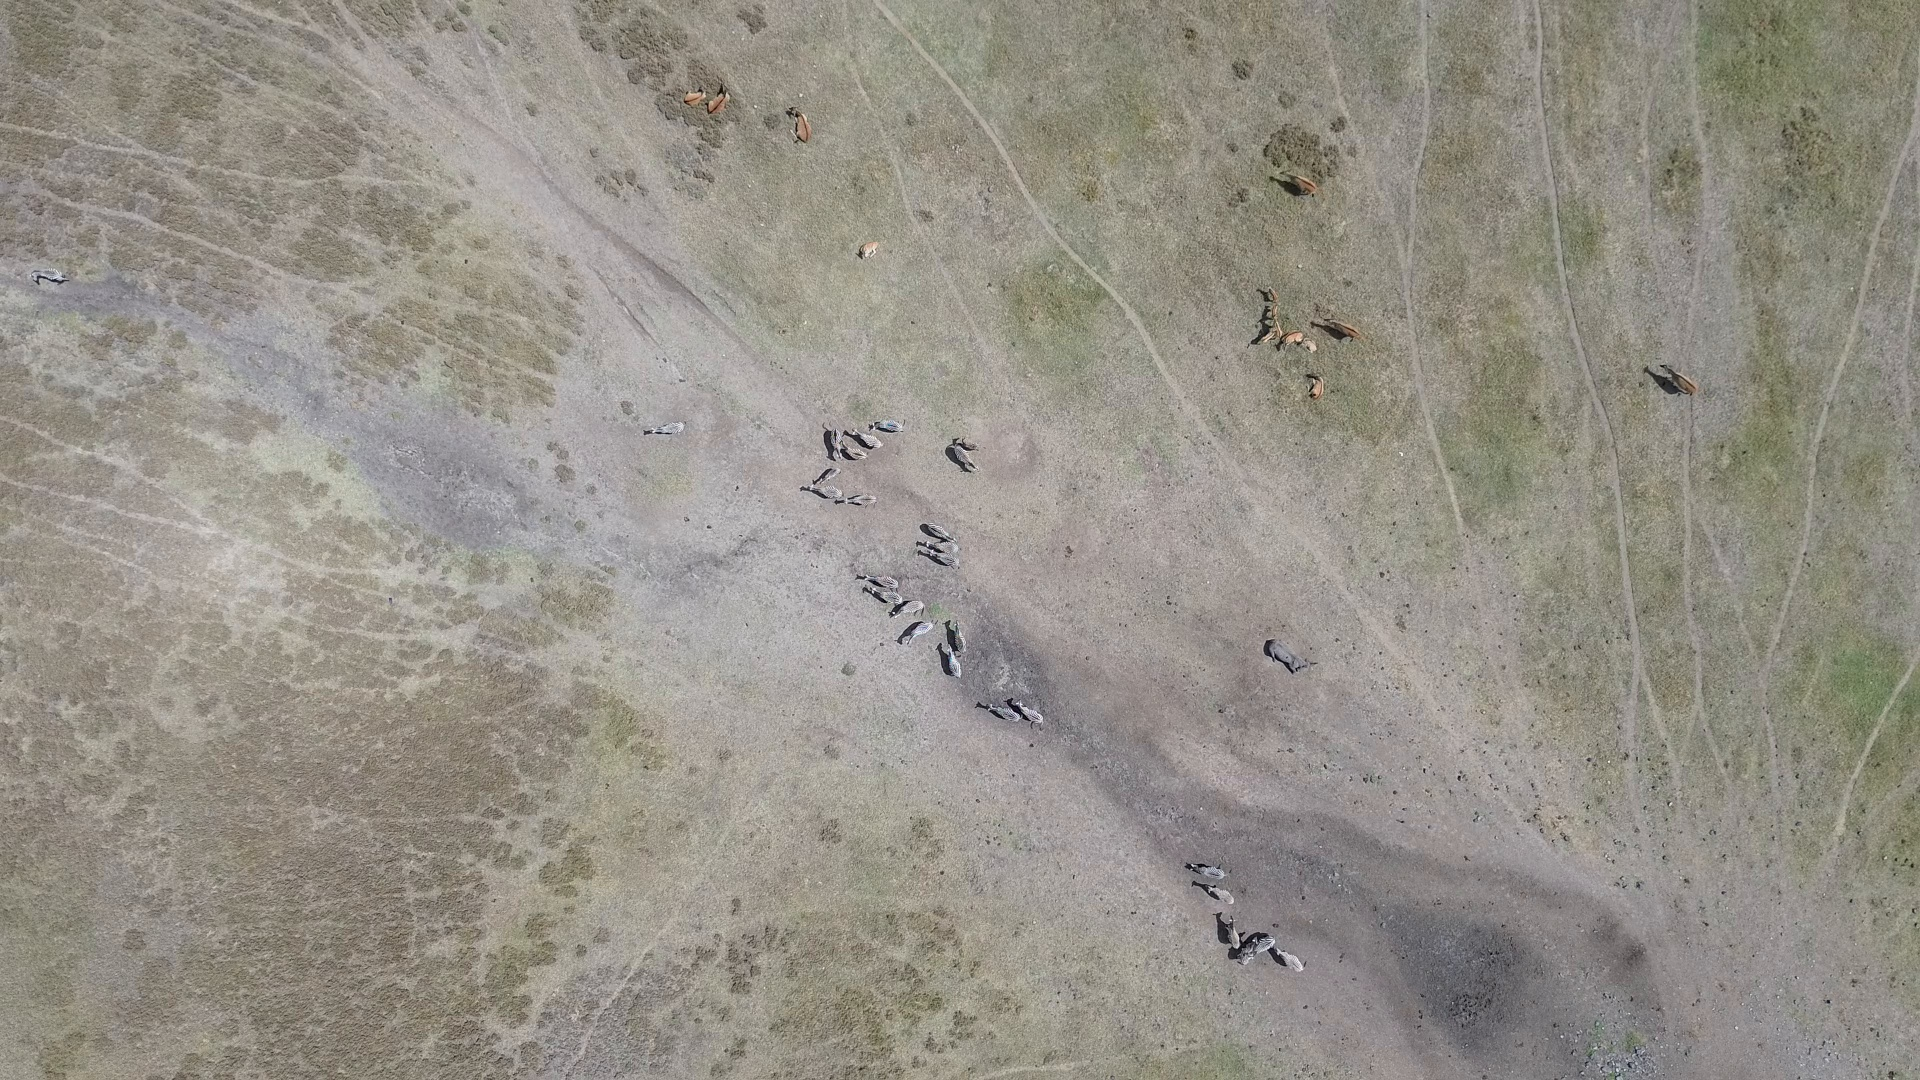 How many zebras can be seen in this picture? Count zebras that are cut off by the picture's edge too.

27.